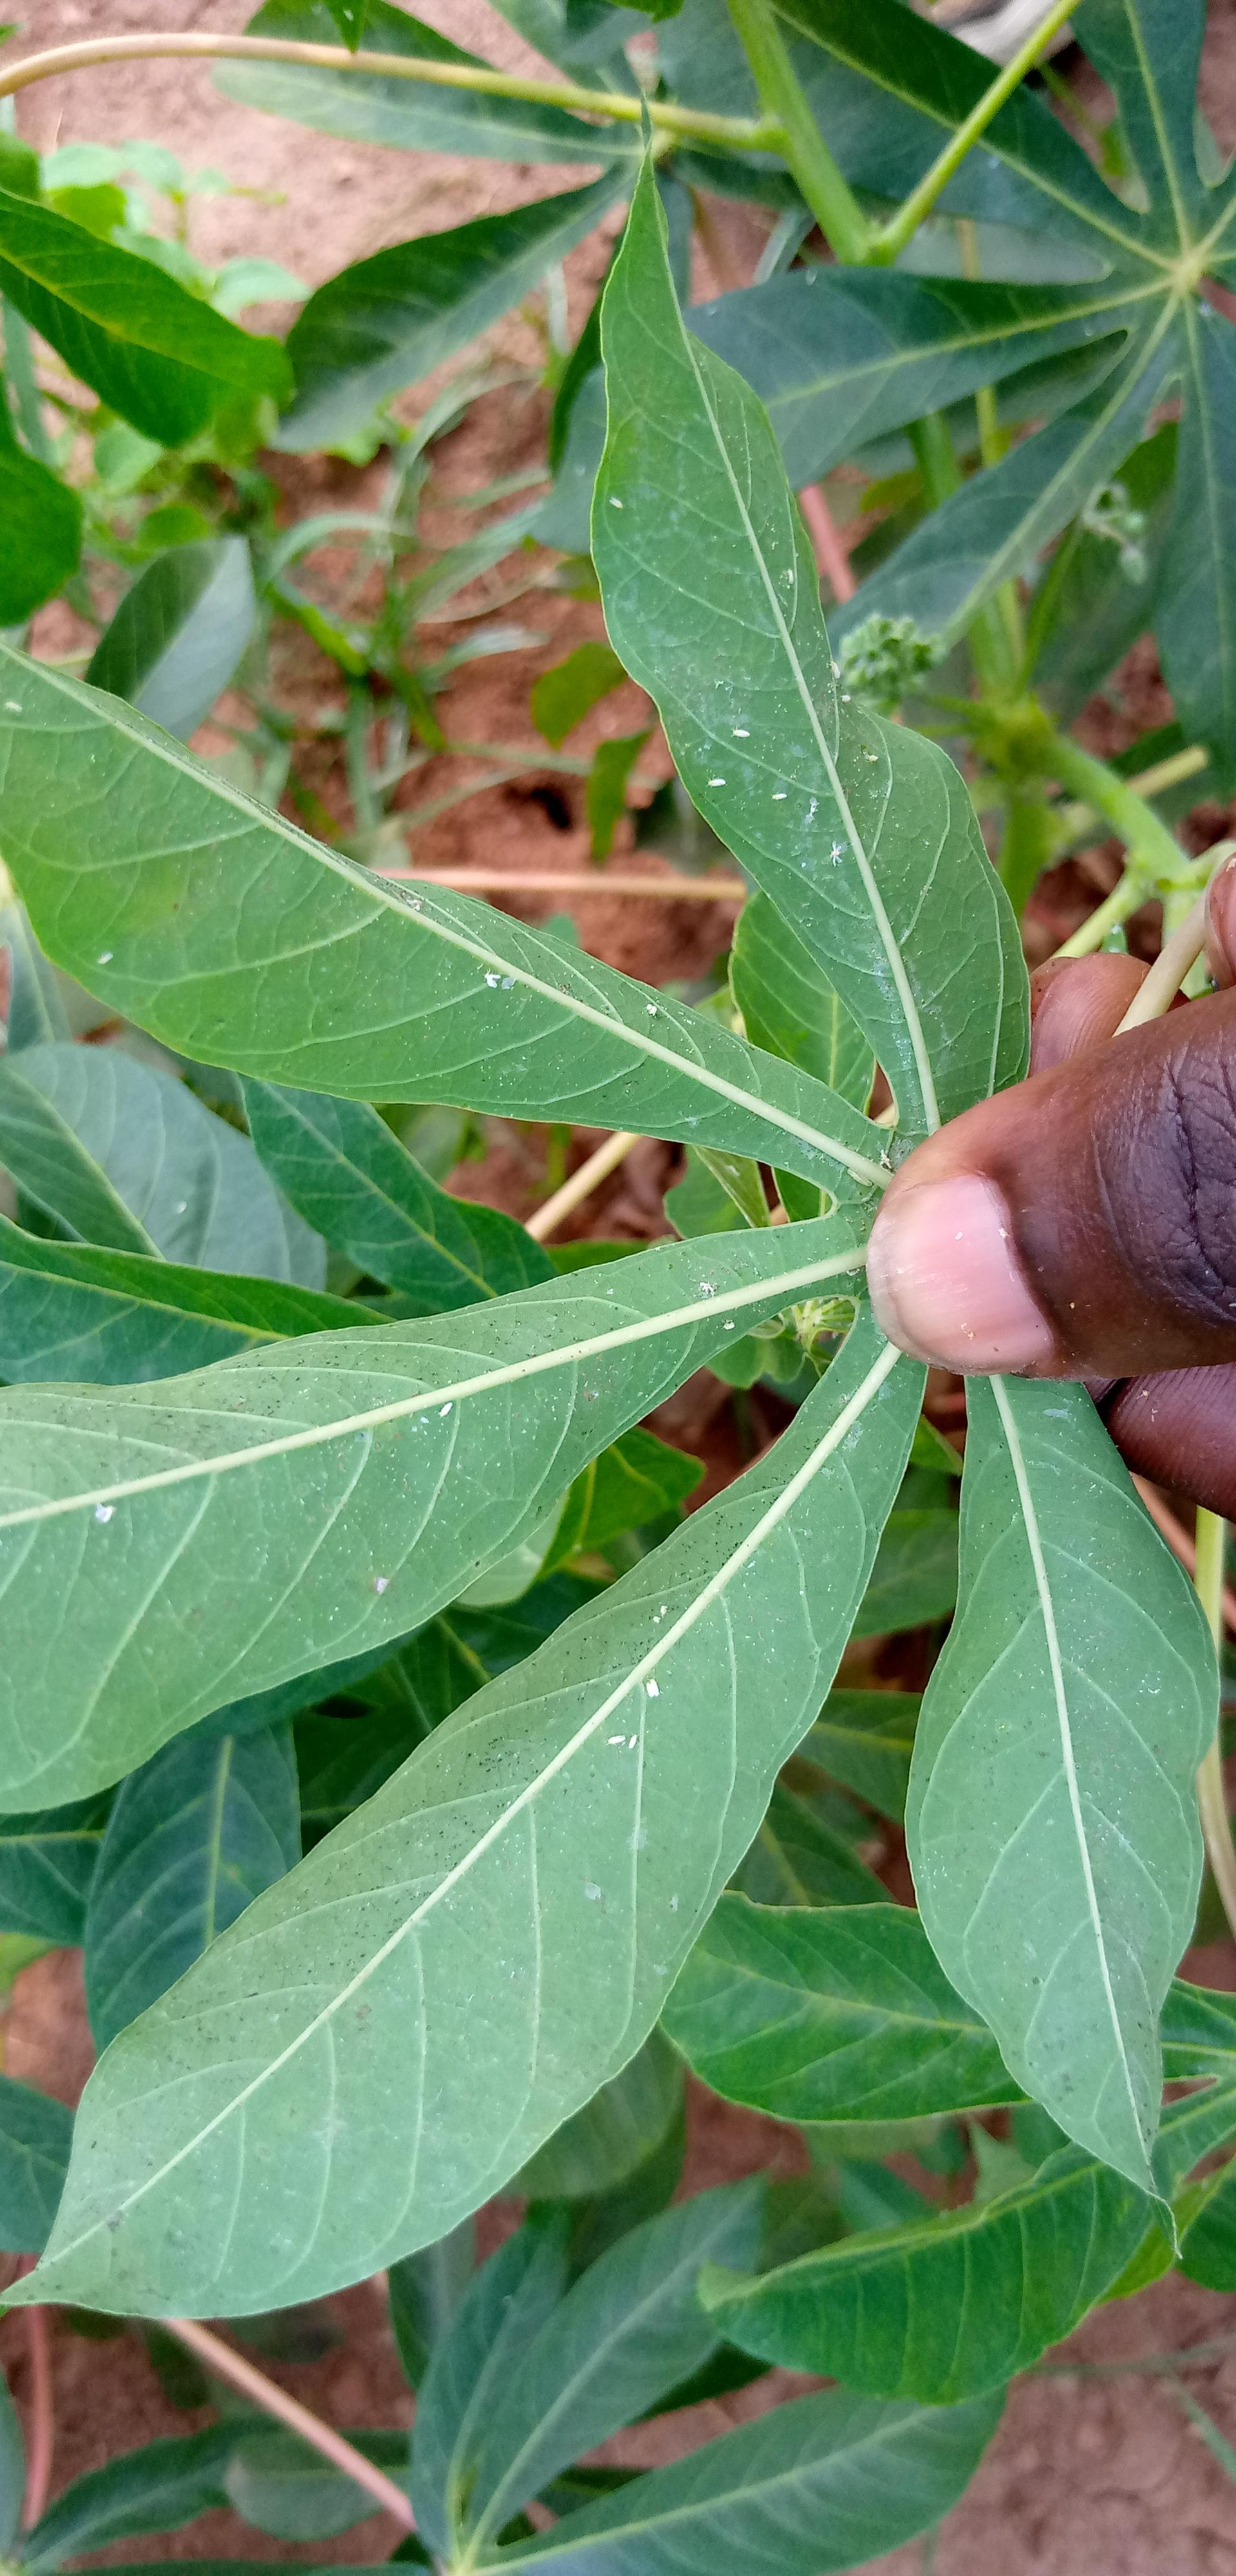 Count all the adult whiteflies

26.